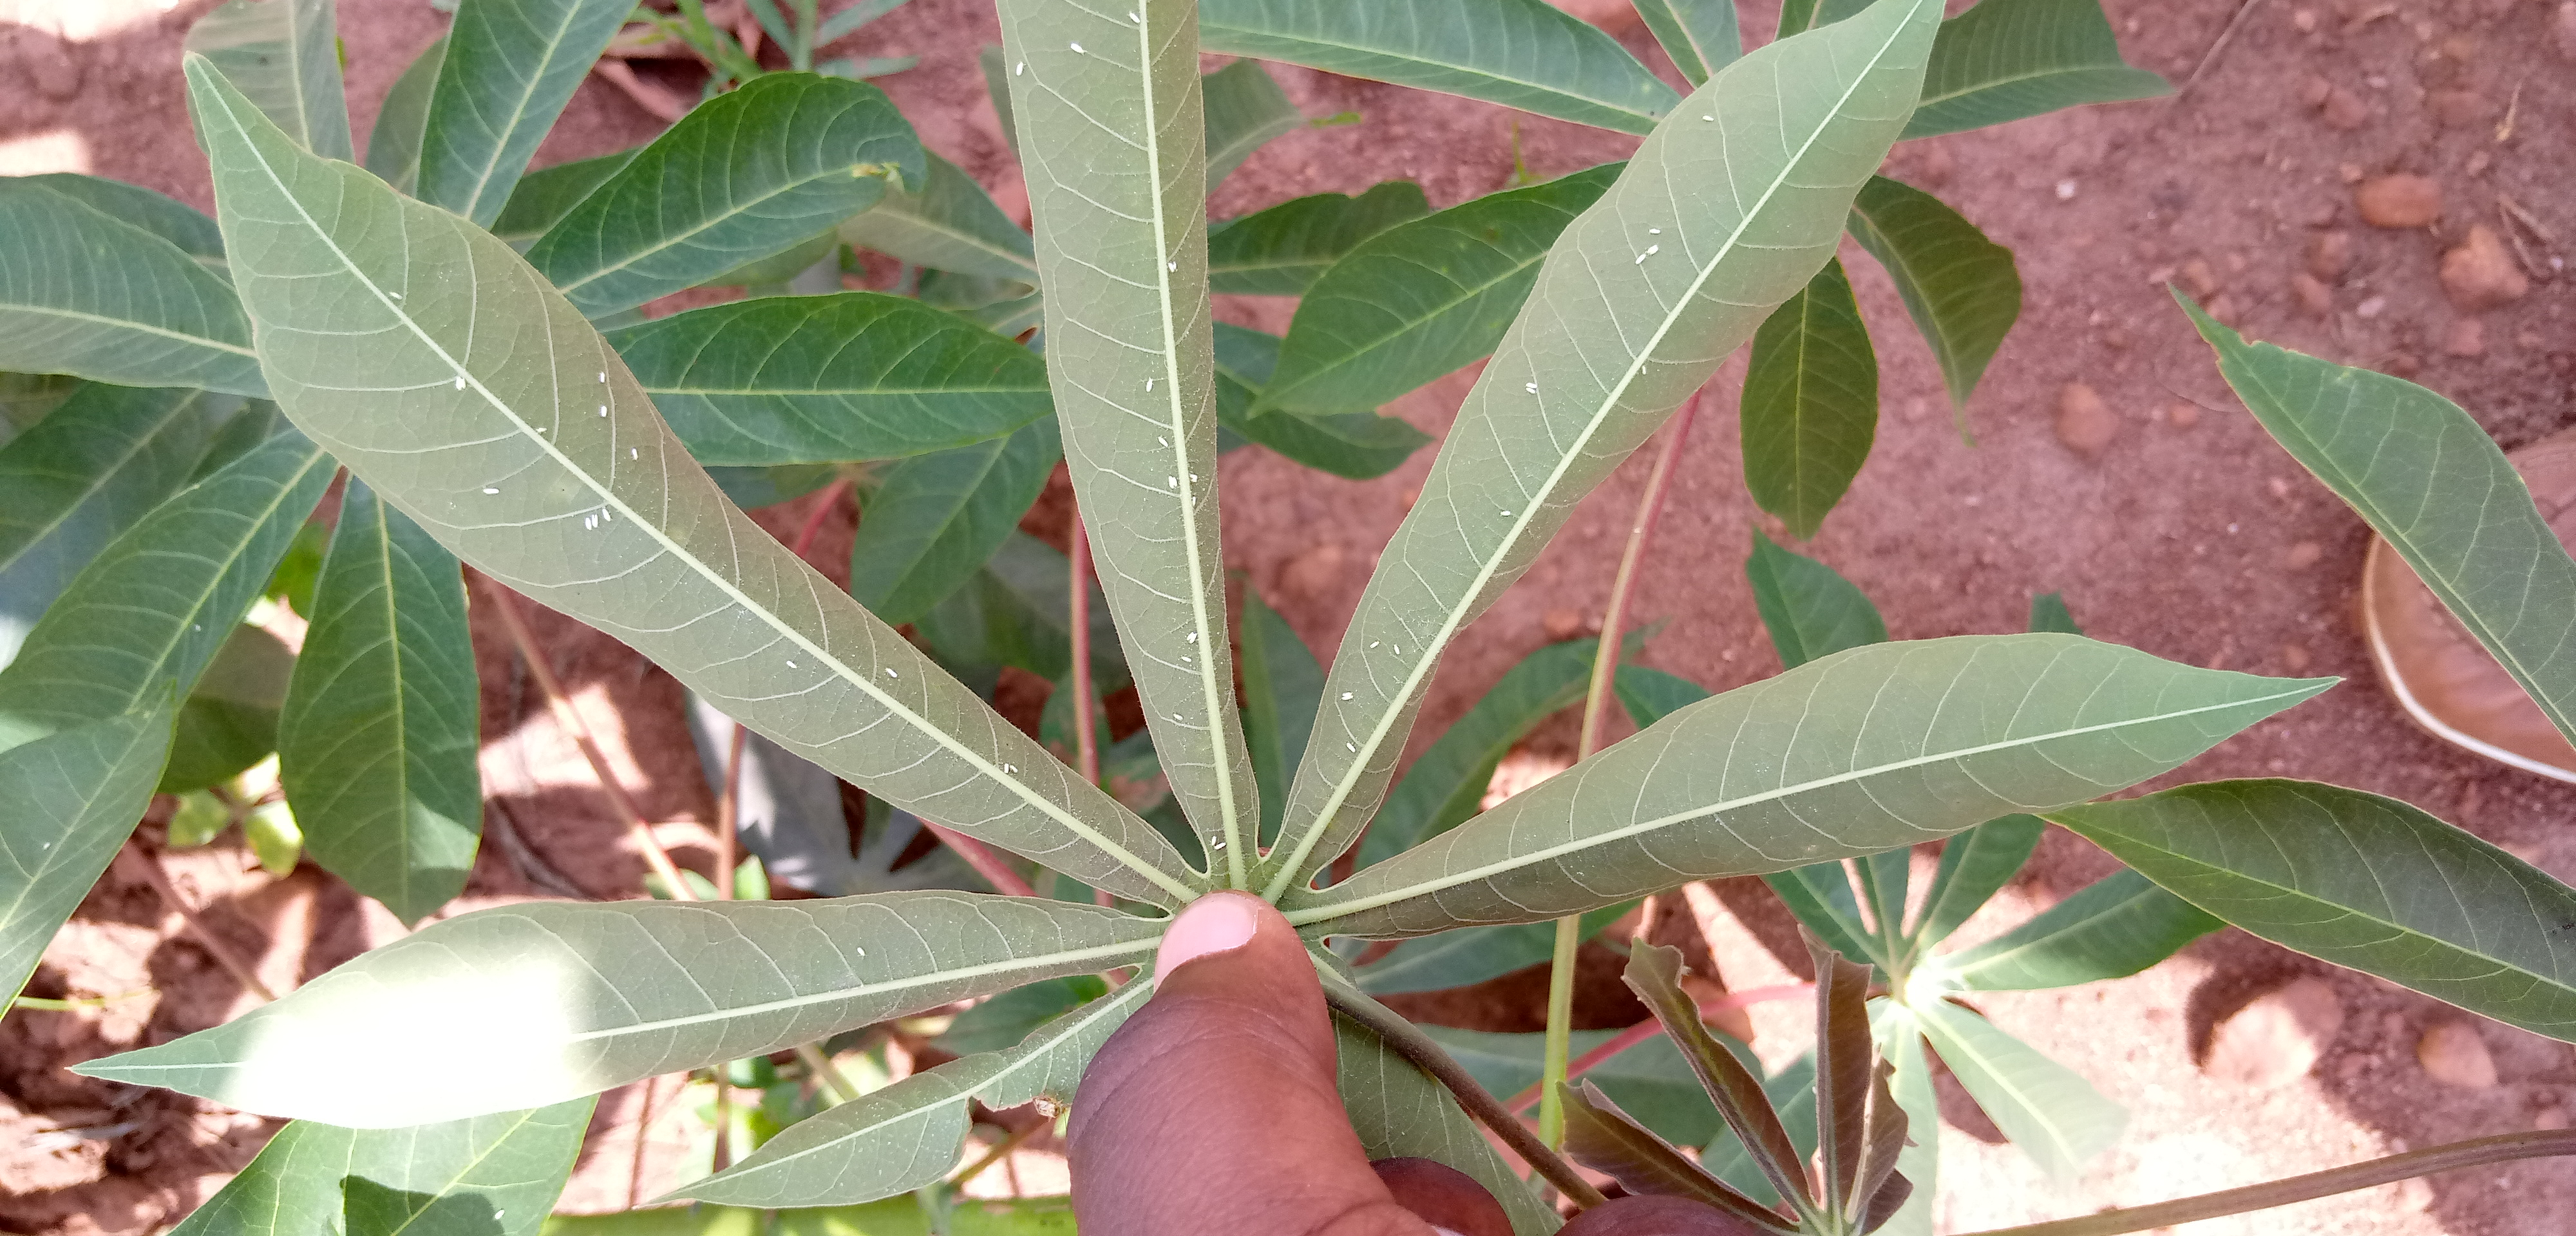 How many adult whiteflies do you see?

48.